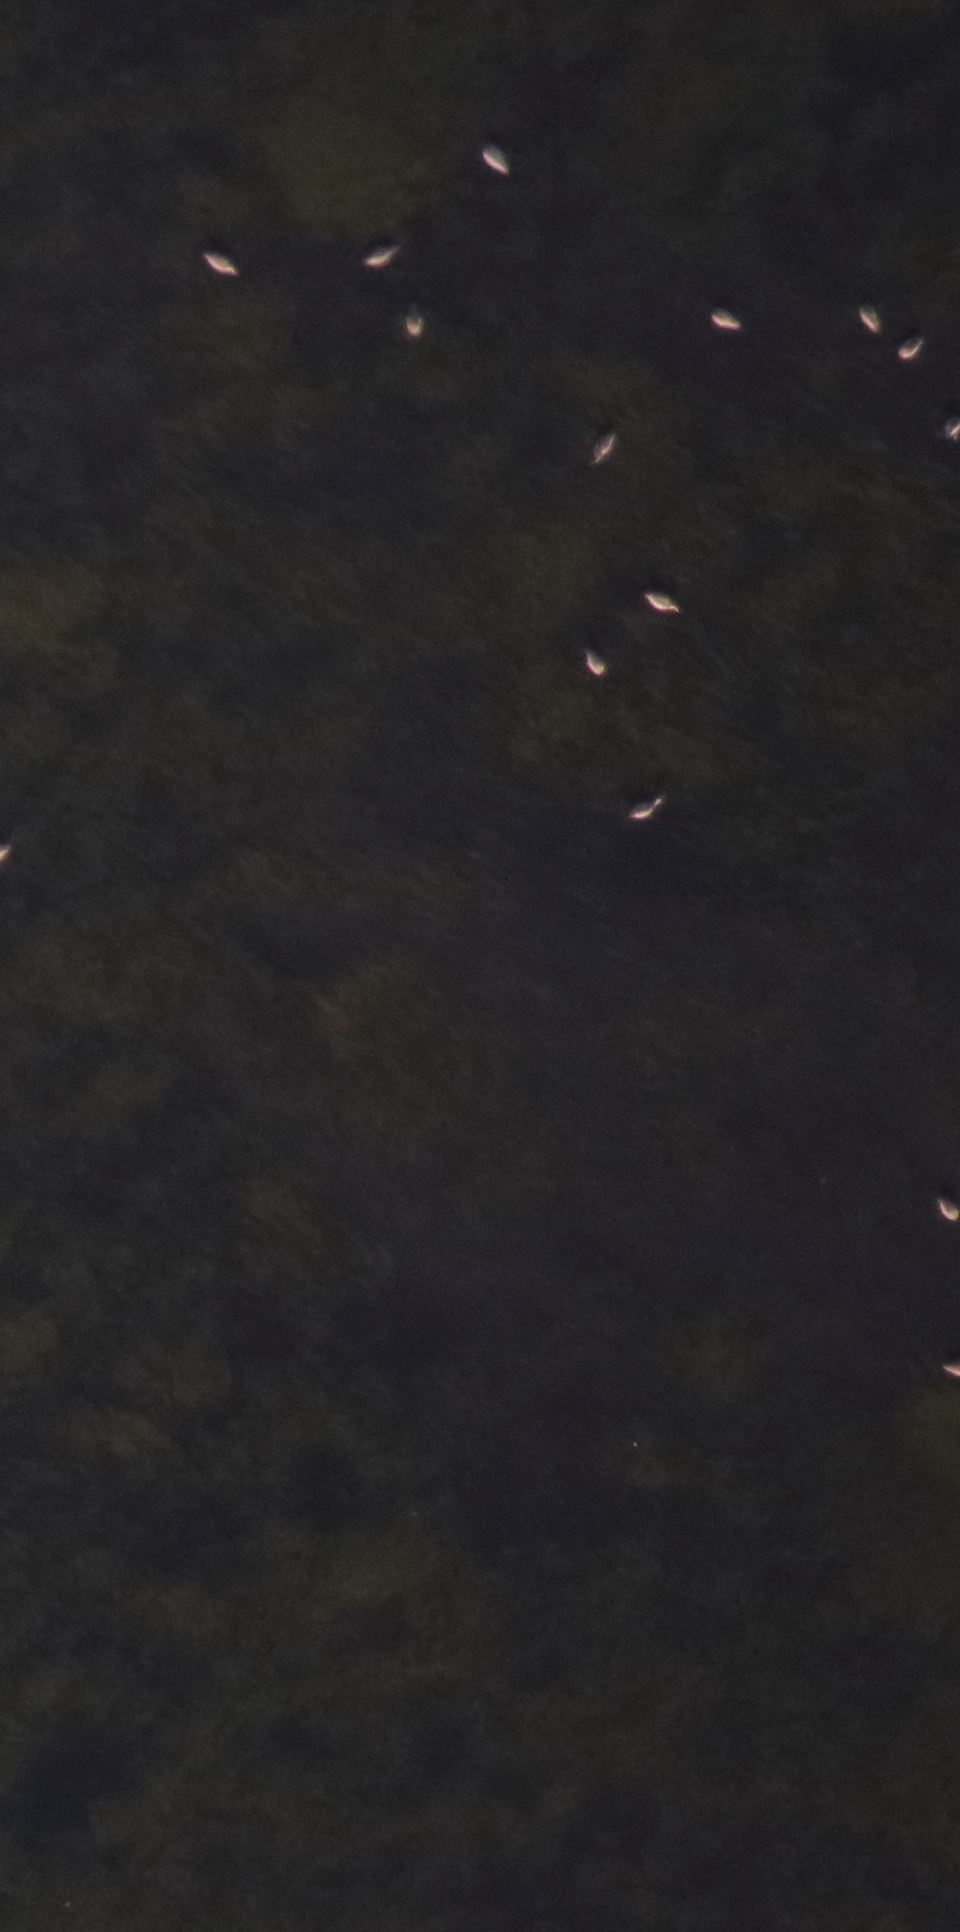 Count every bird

11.